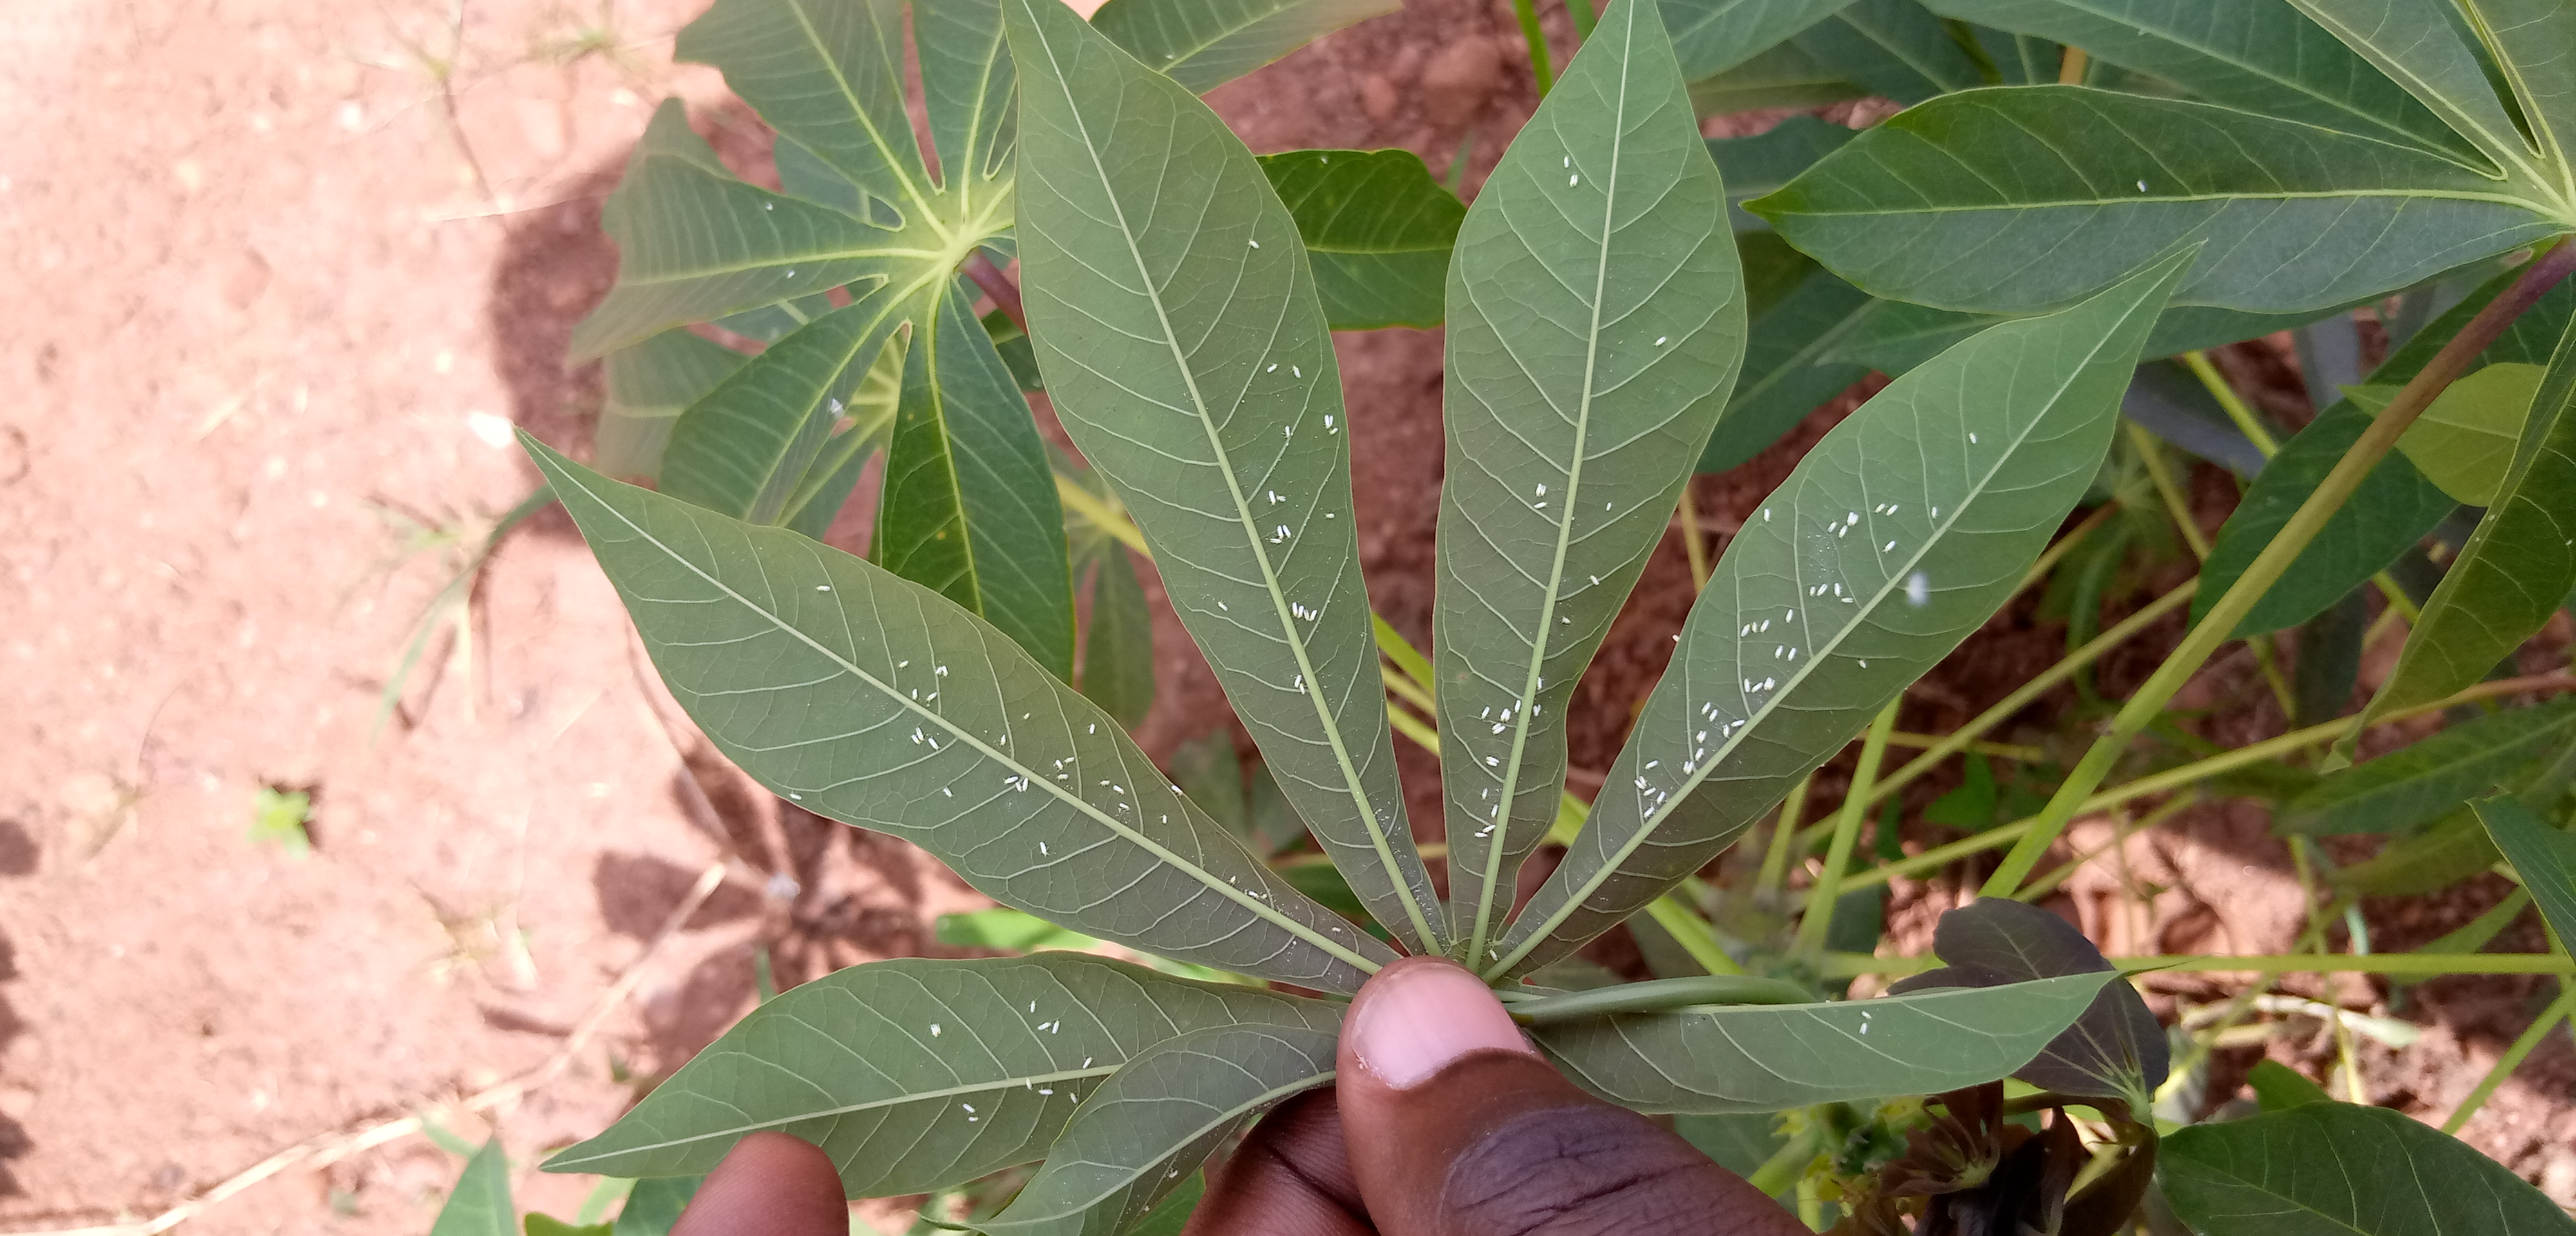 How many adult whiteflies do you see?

132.